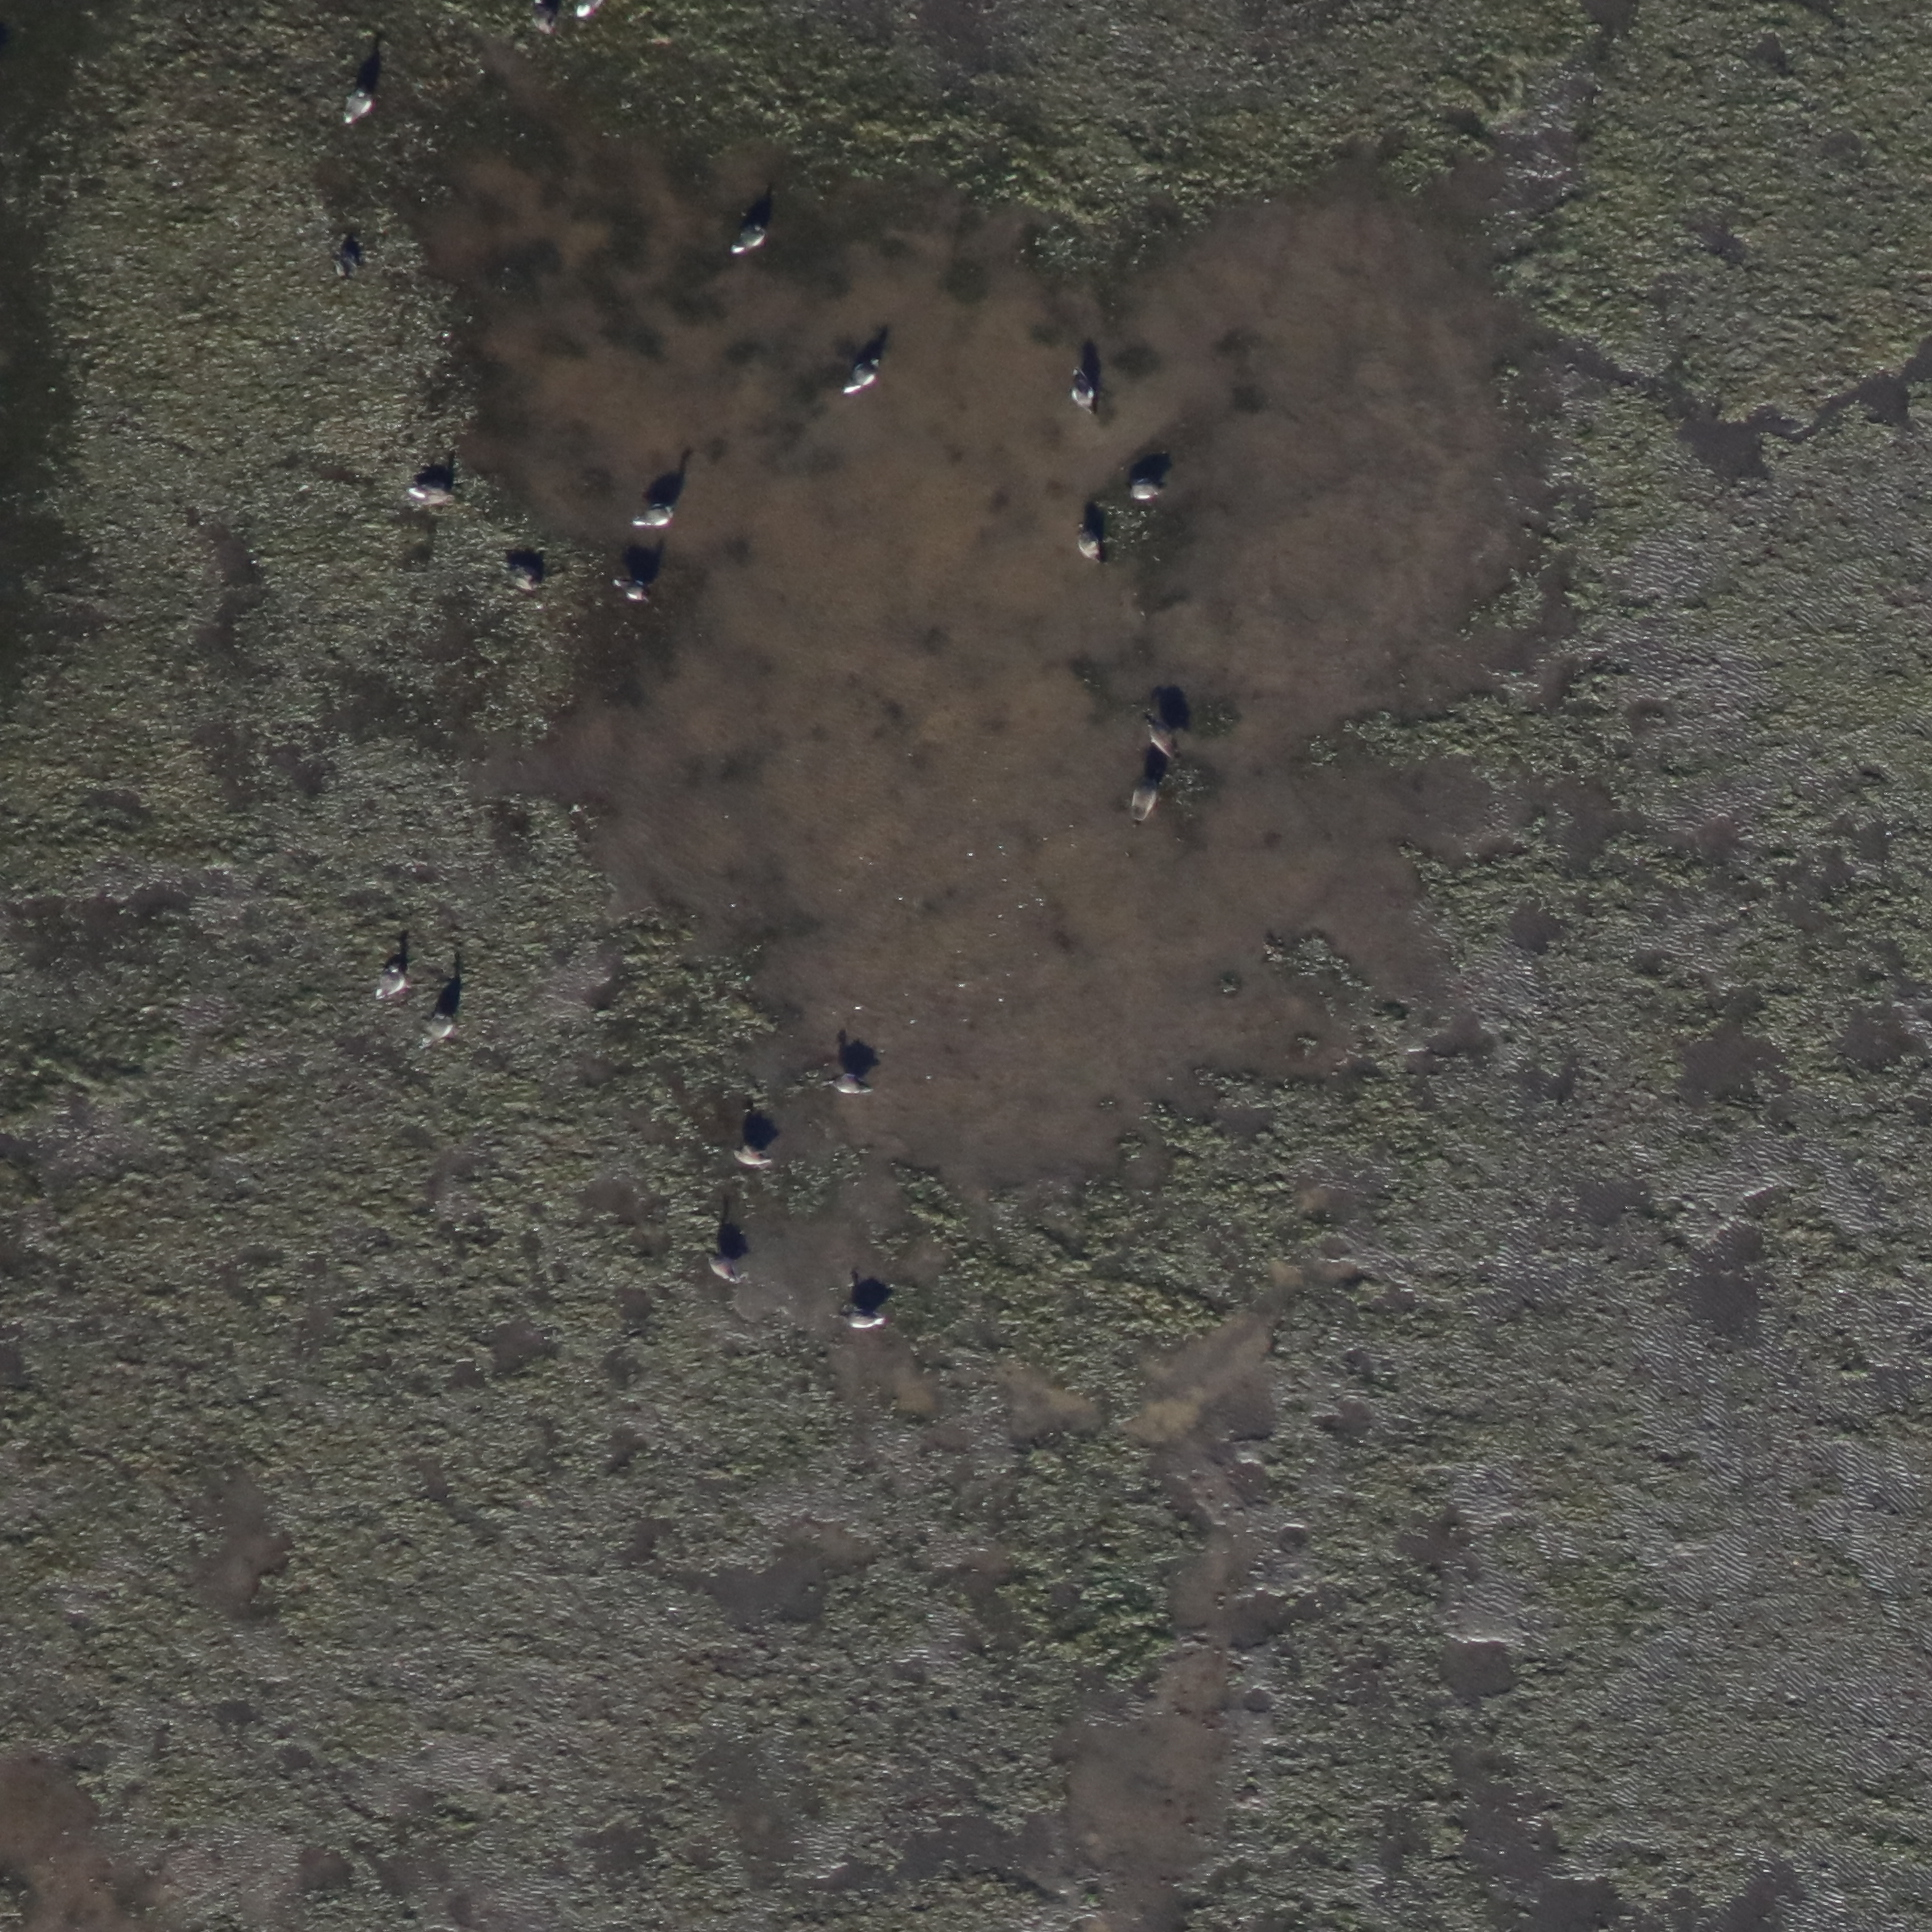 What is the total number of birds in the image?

21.